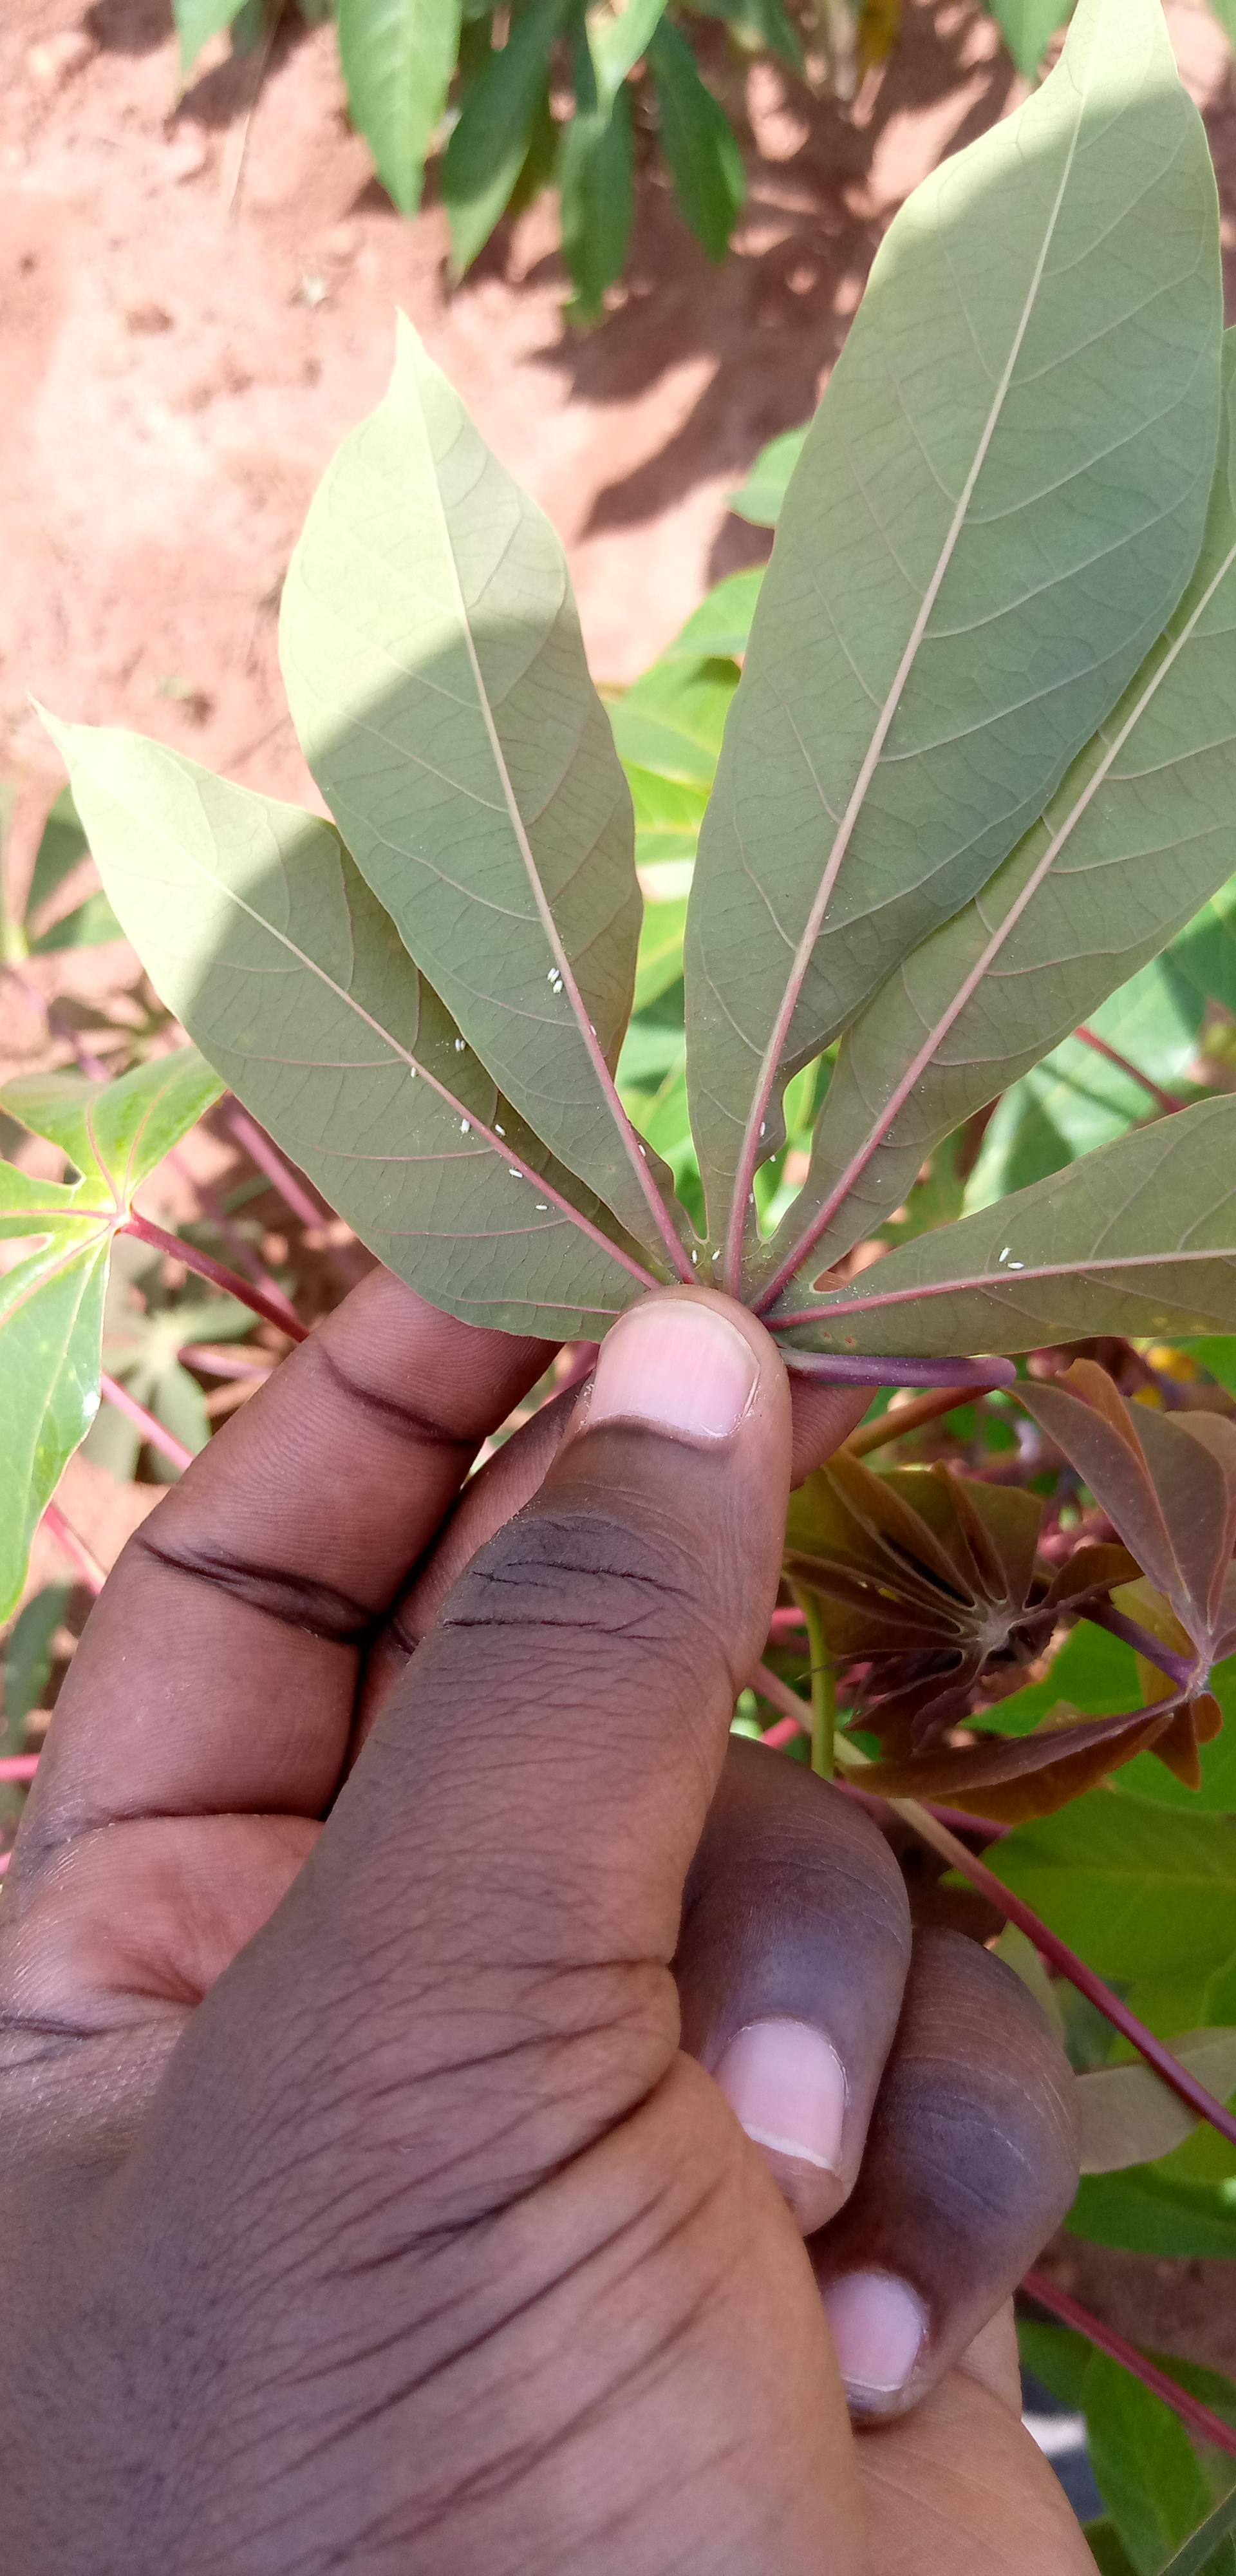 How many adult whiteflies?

18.